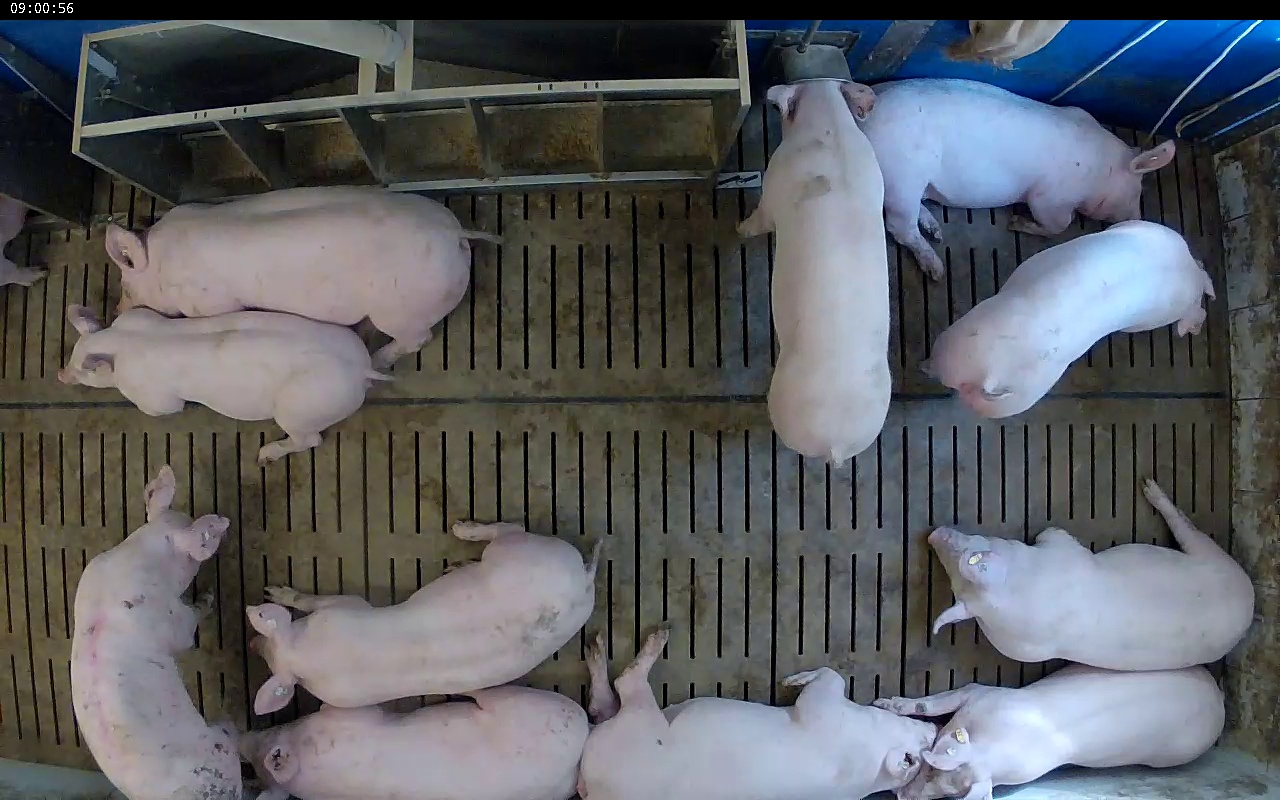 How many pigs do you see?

11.